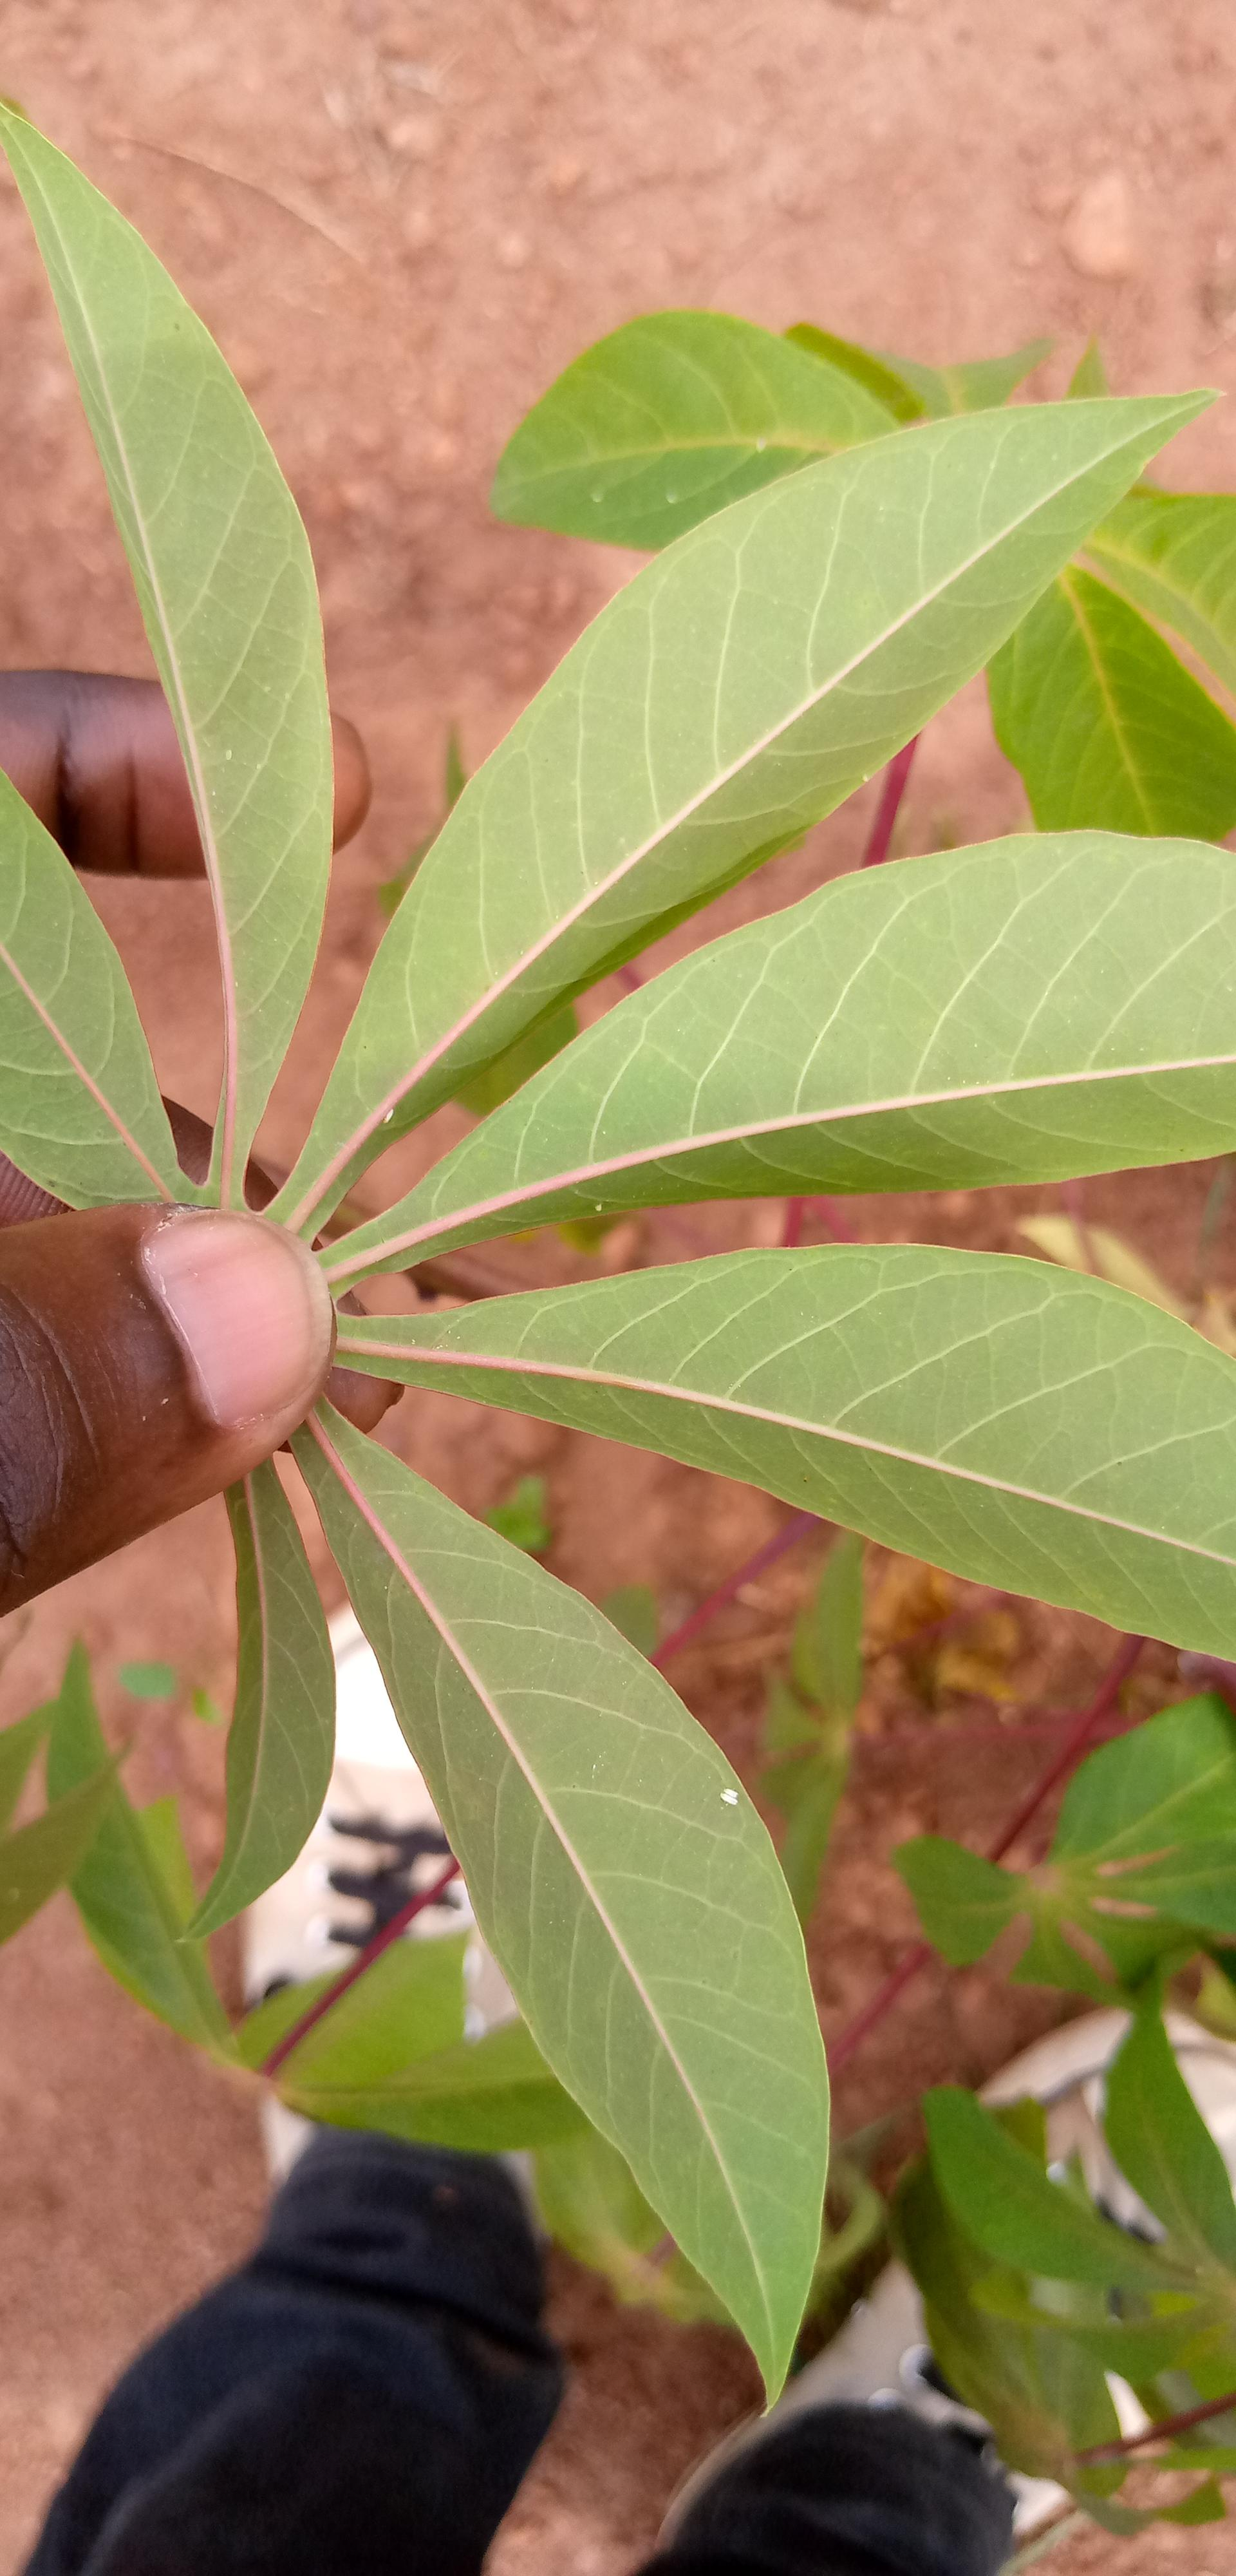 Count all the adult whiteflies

4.